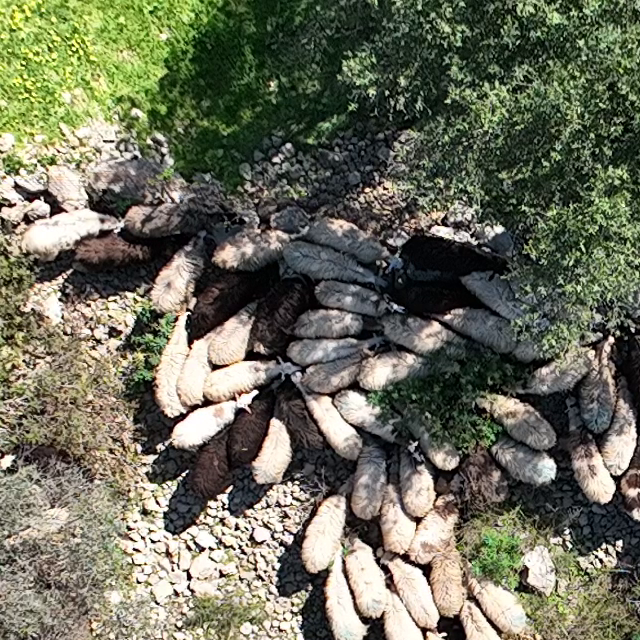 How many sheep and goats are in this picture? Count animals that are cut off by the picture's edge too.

53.